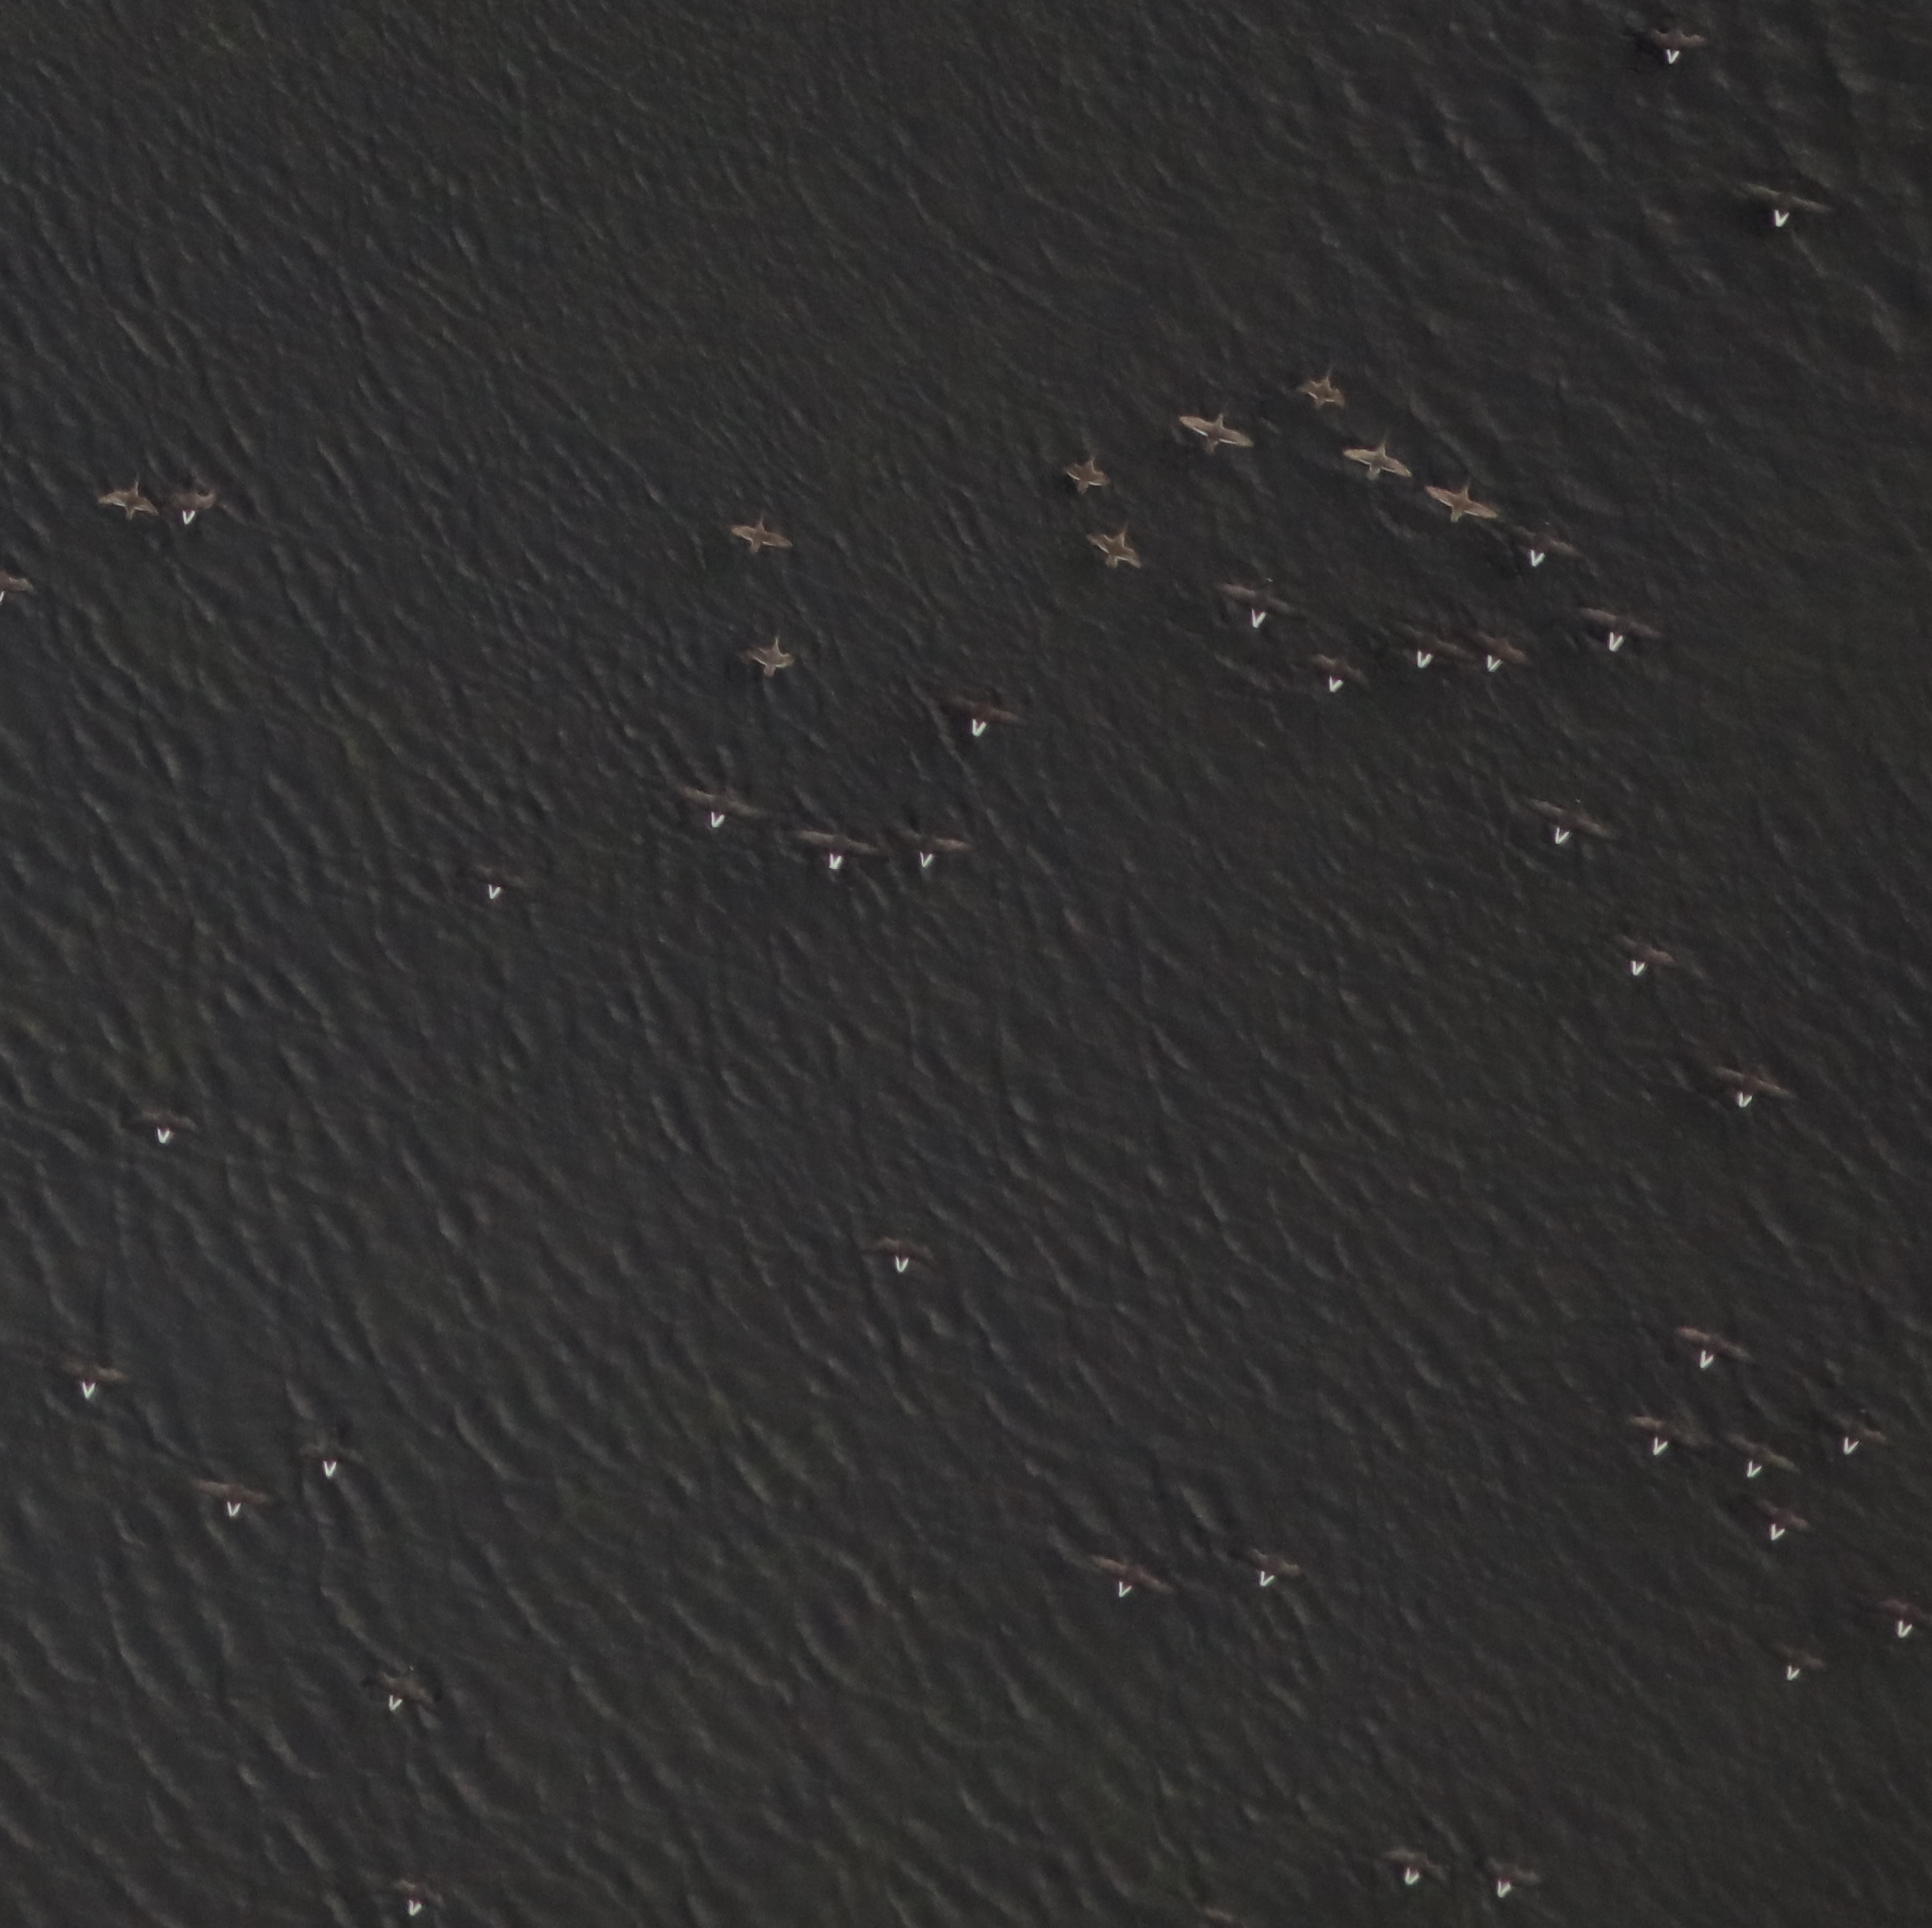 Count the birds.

45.